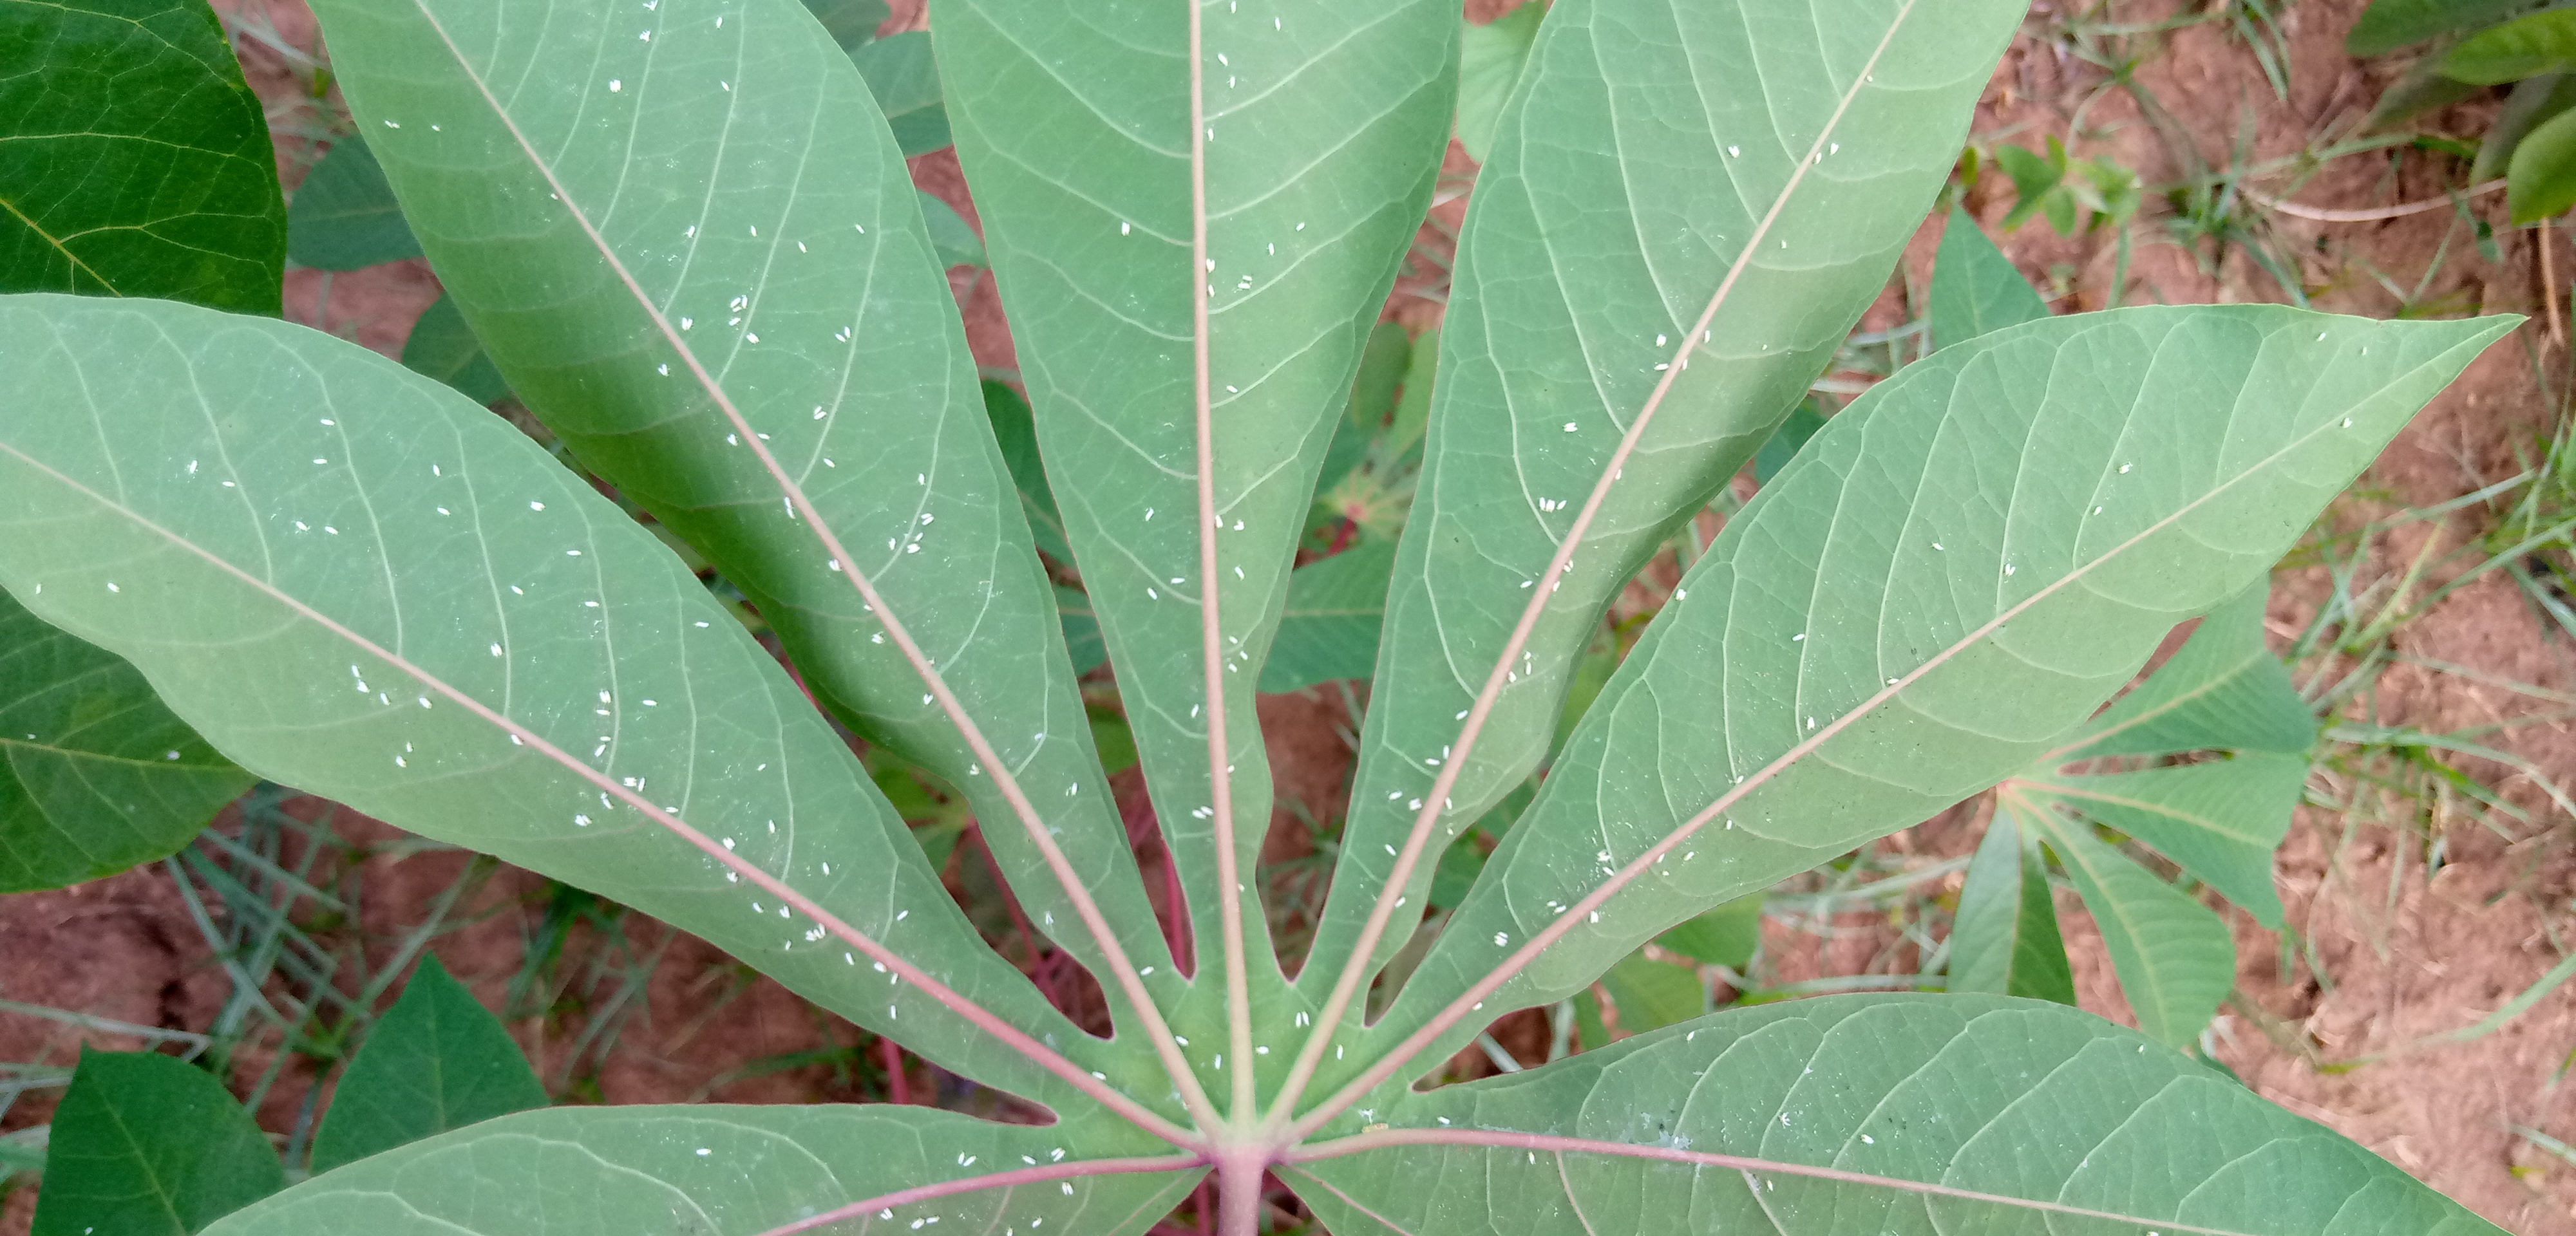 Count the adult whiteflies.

194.